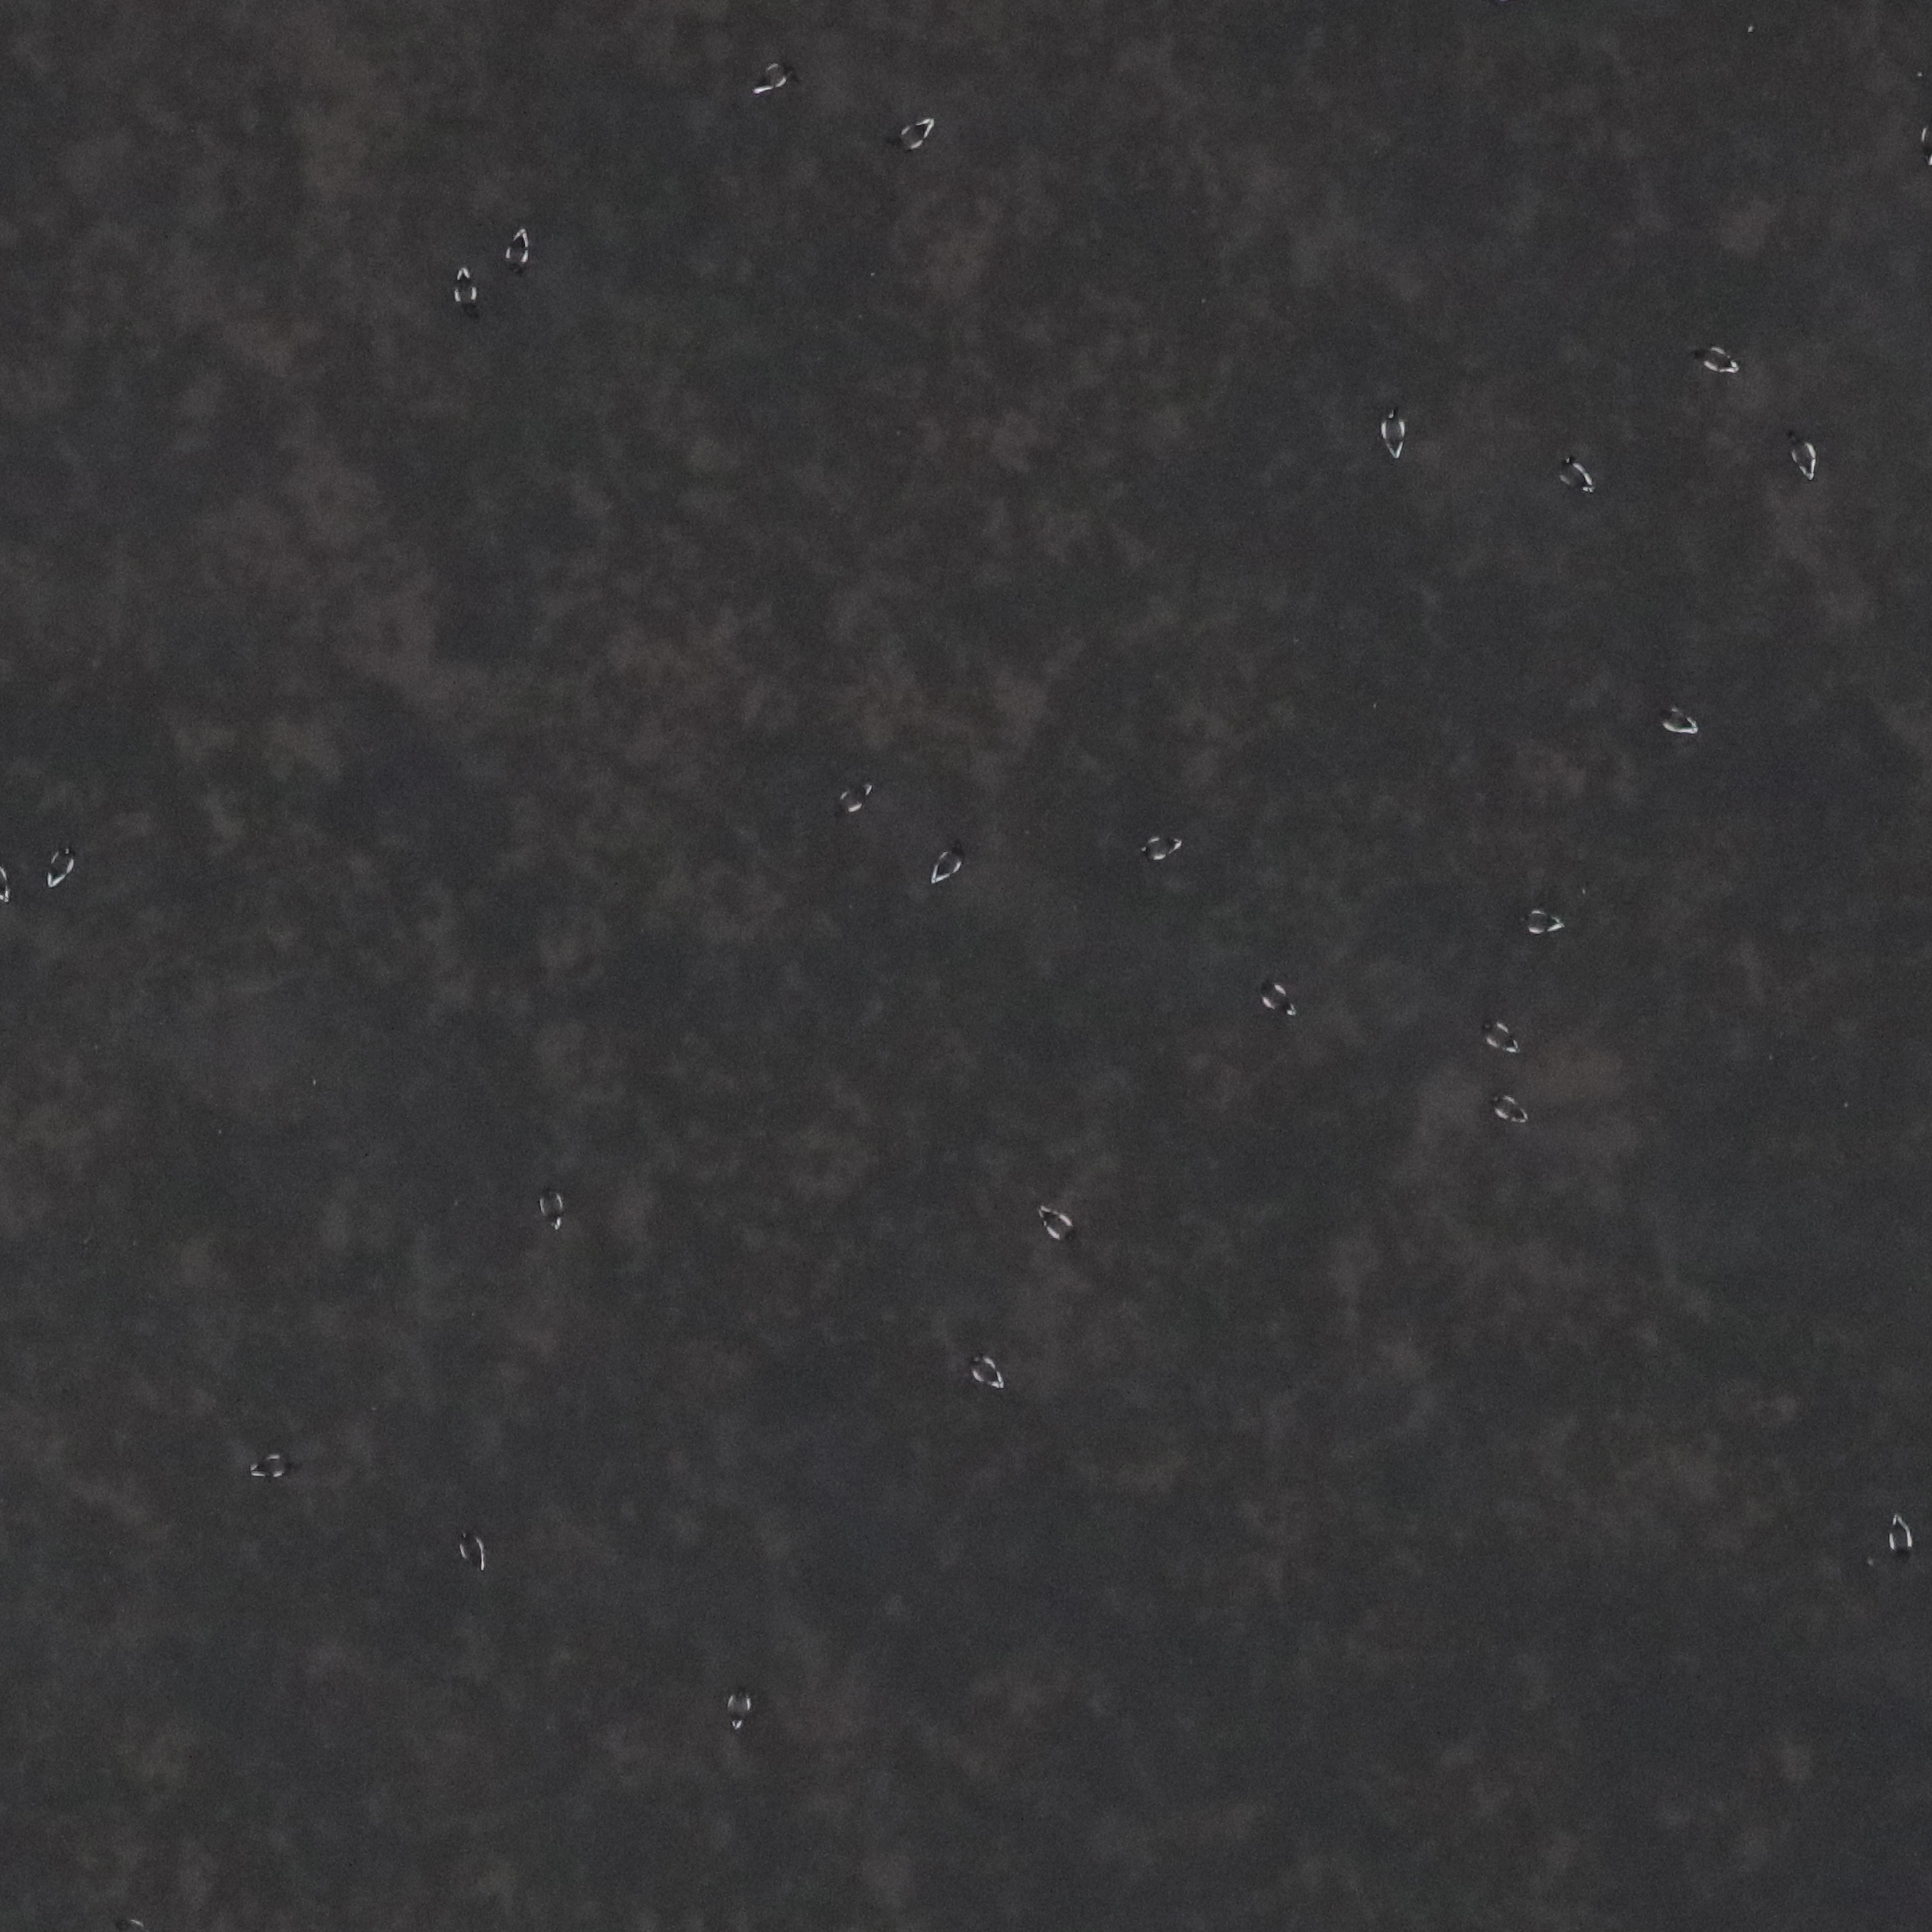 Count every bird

24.